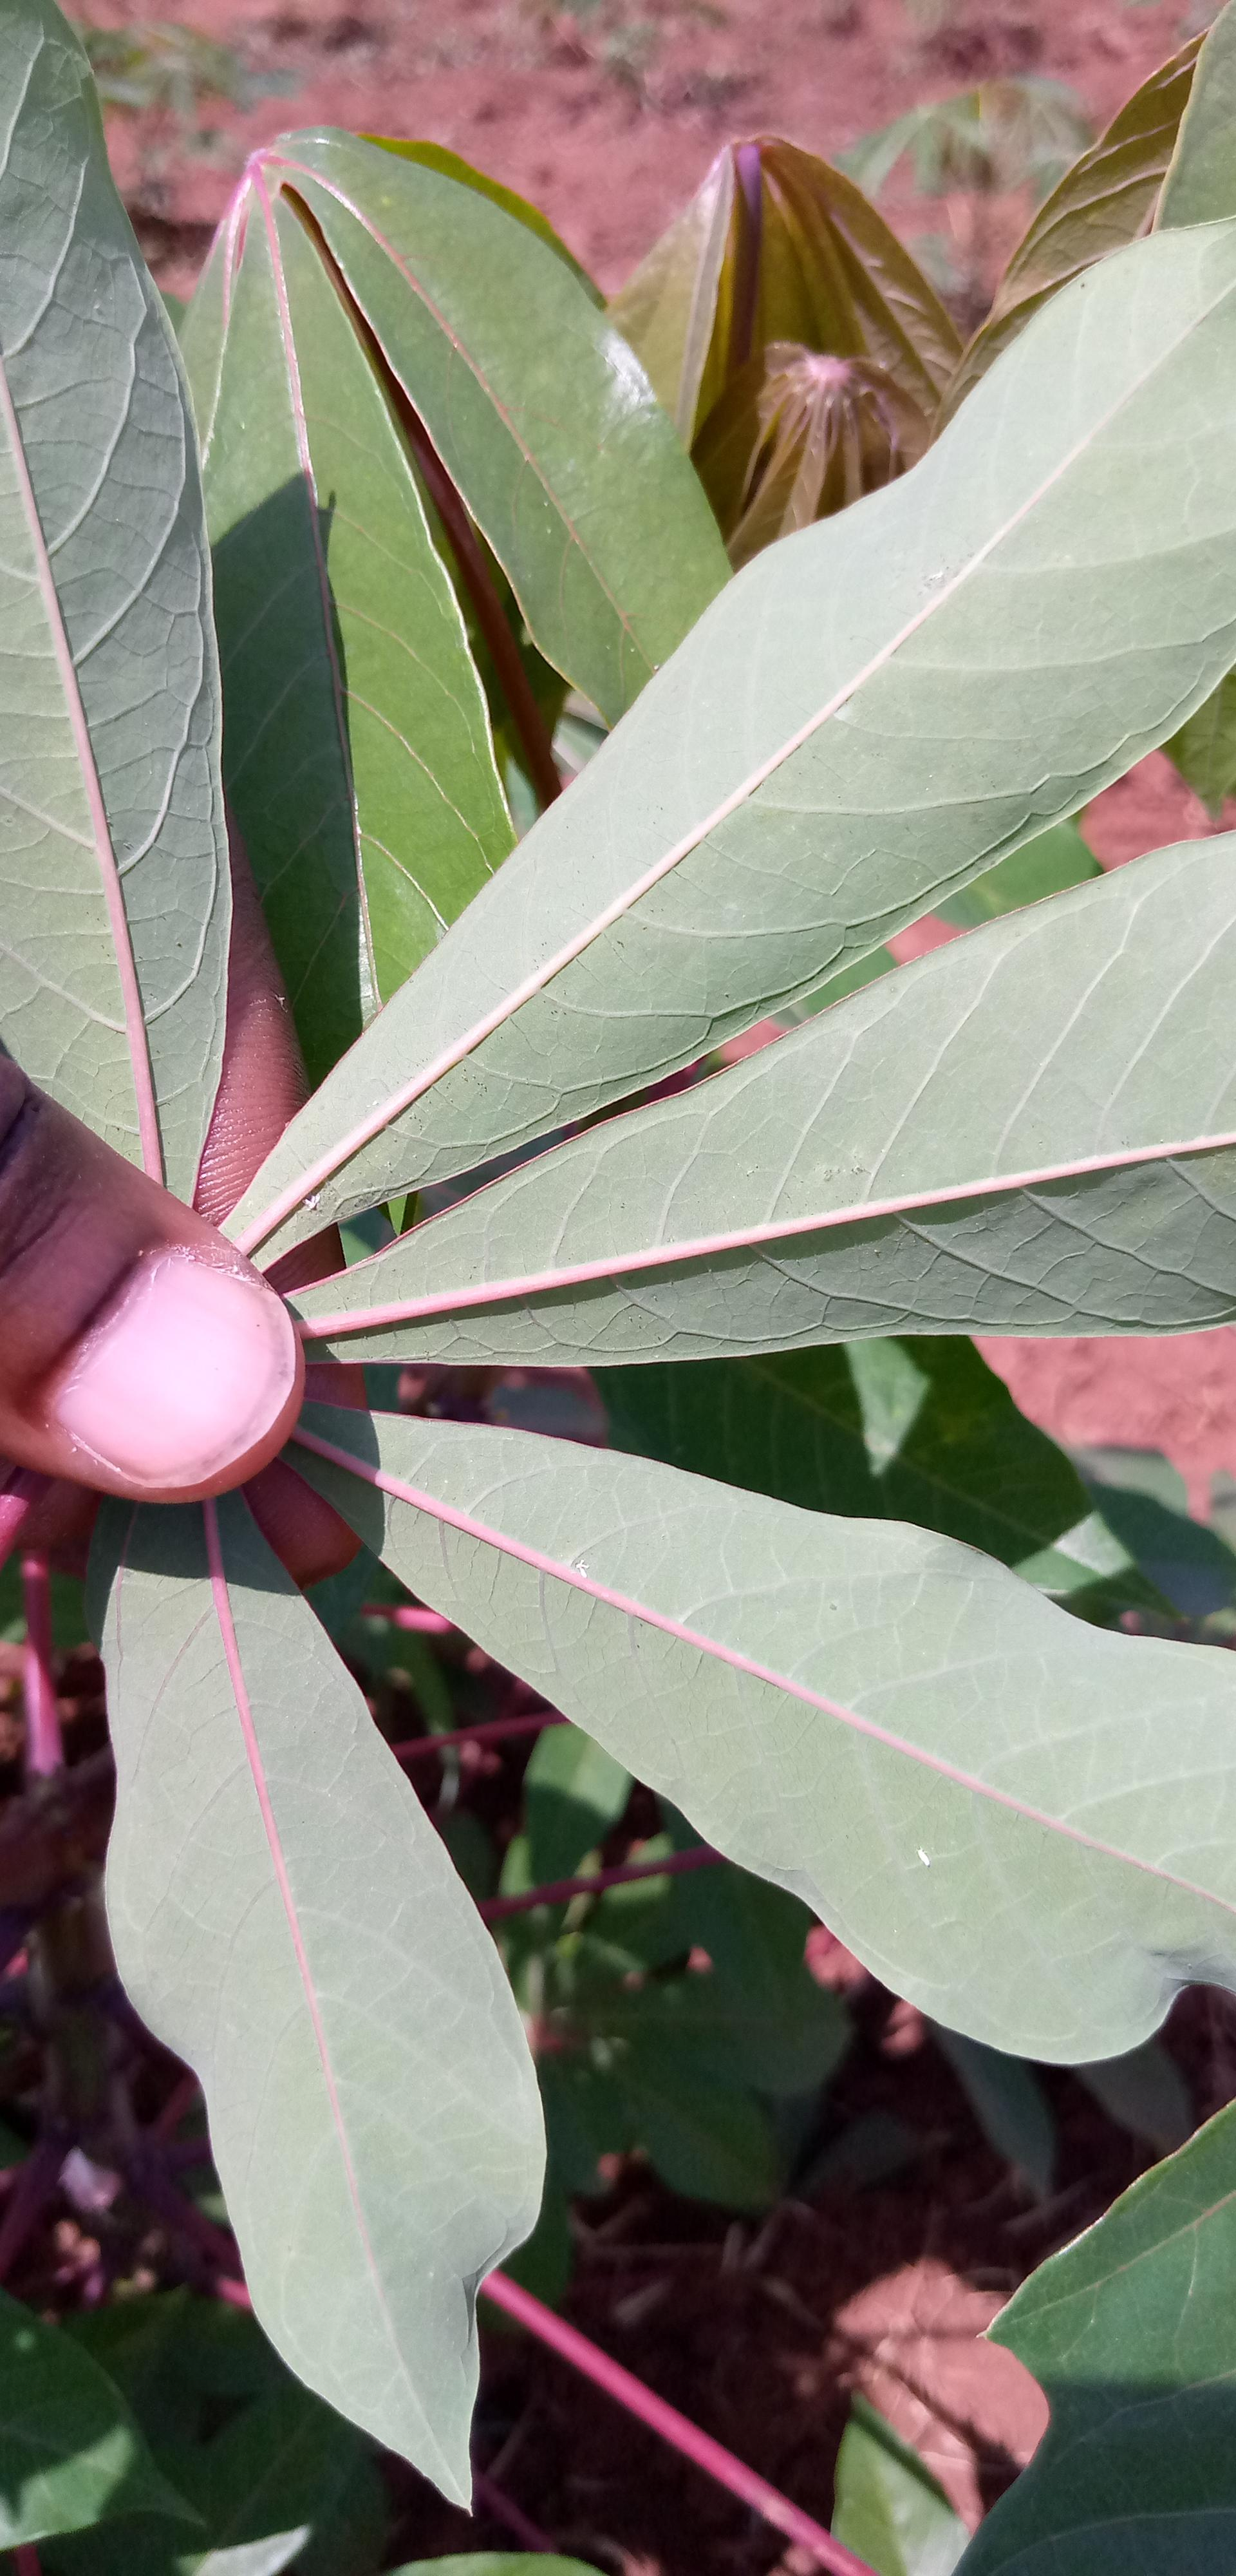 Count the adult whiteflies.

4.